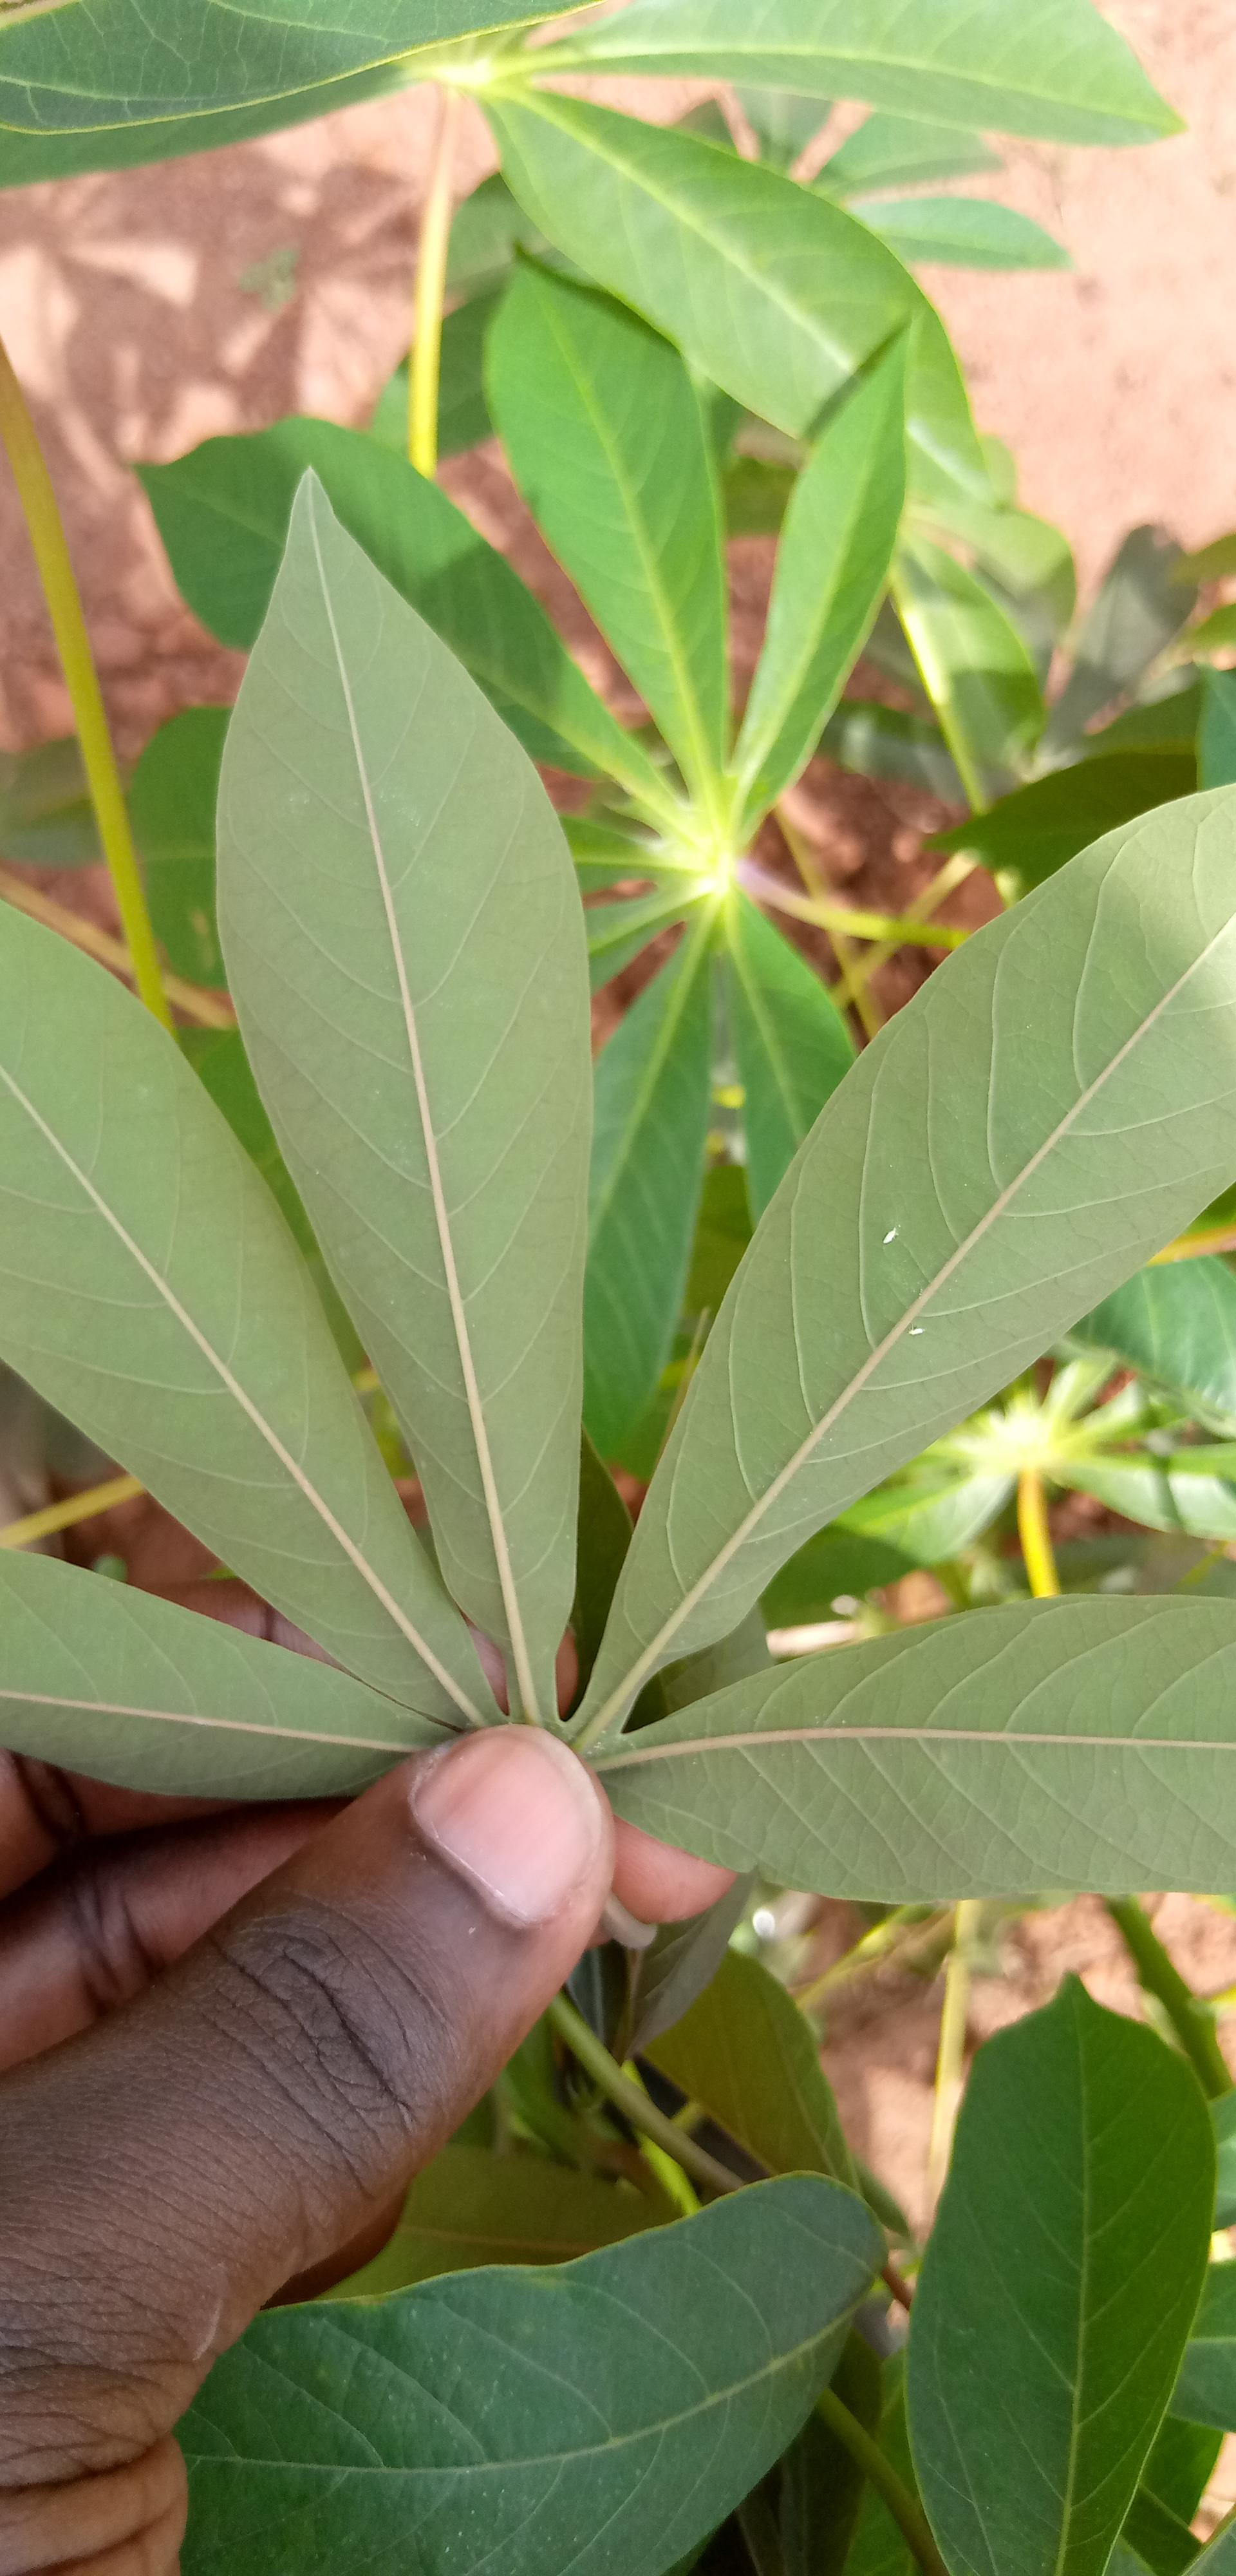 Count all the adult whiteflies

2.